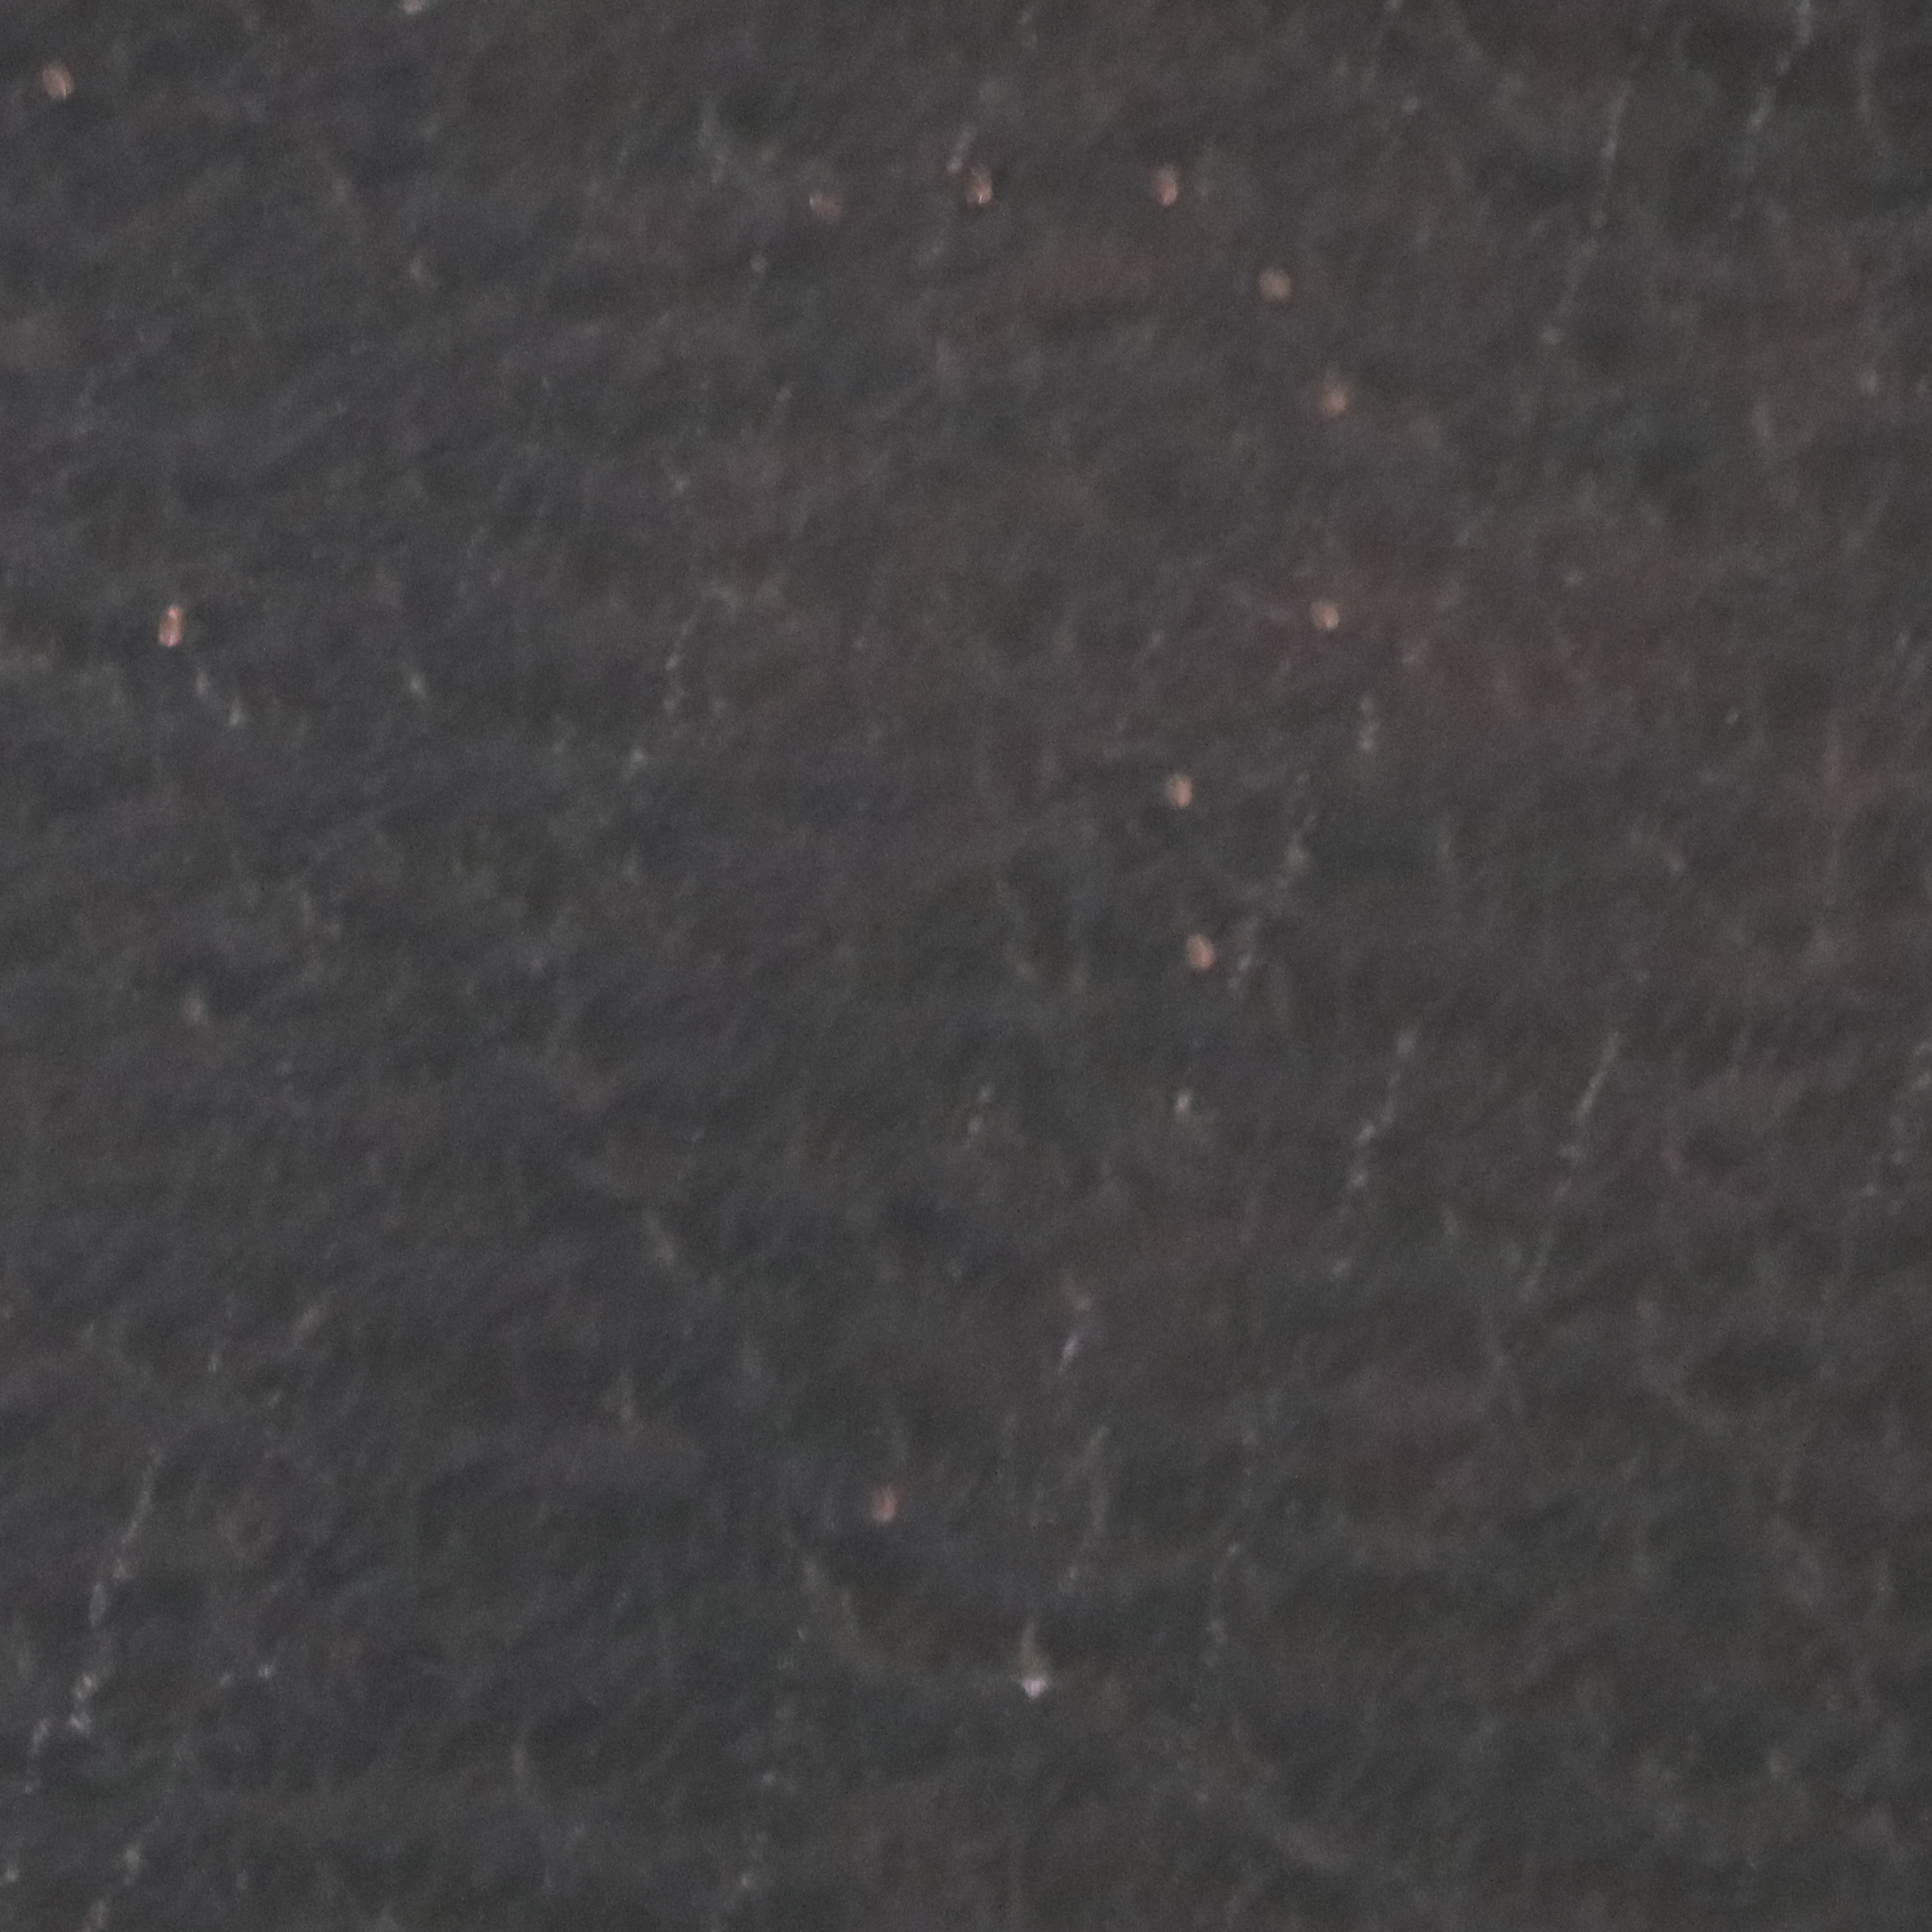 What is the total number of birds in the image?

11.